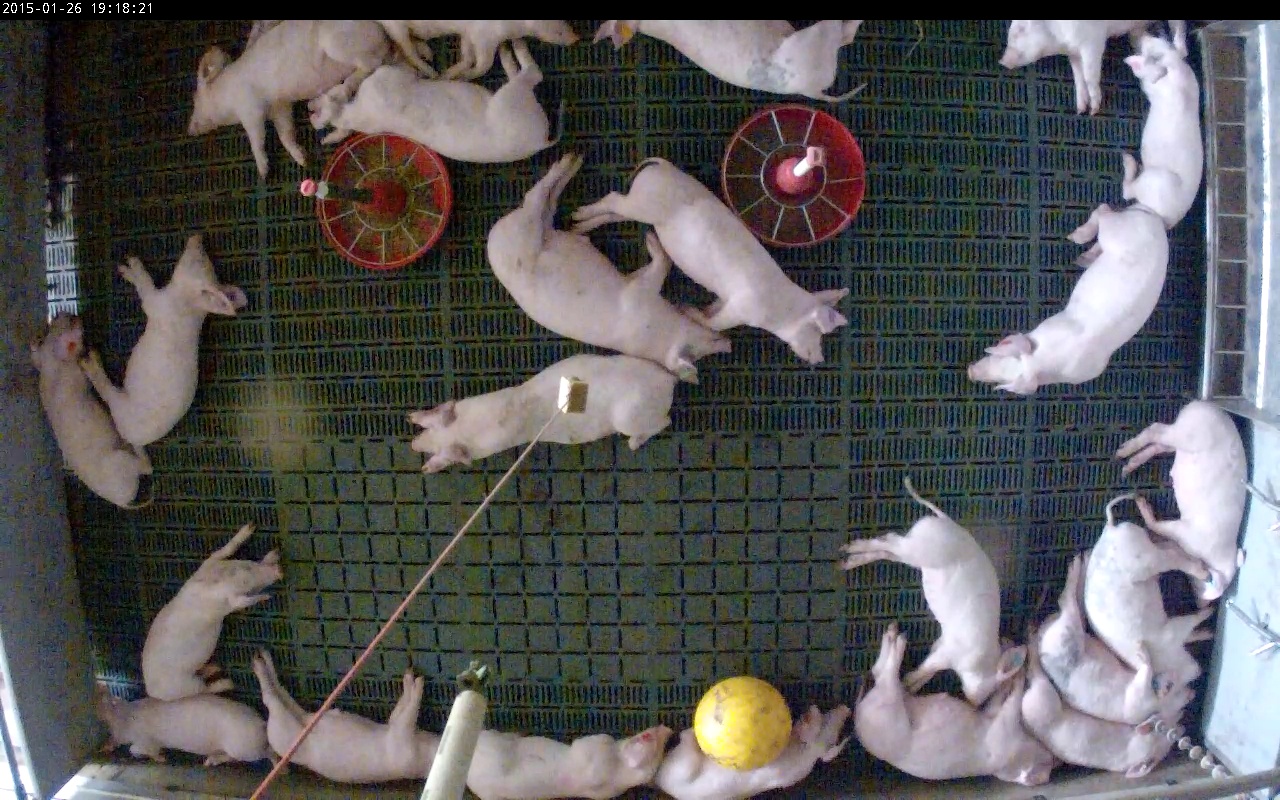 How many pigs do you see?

23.